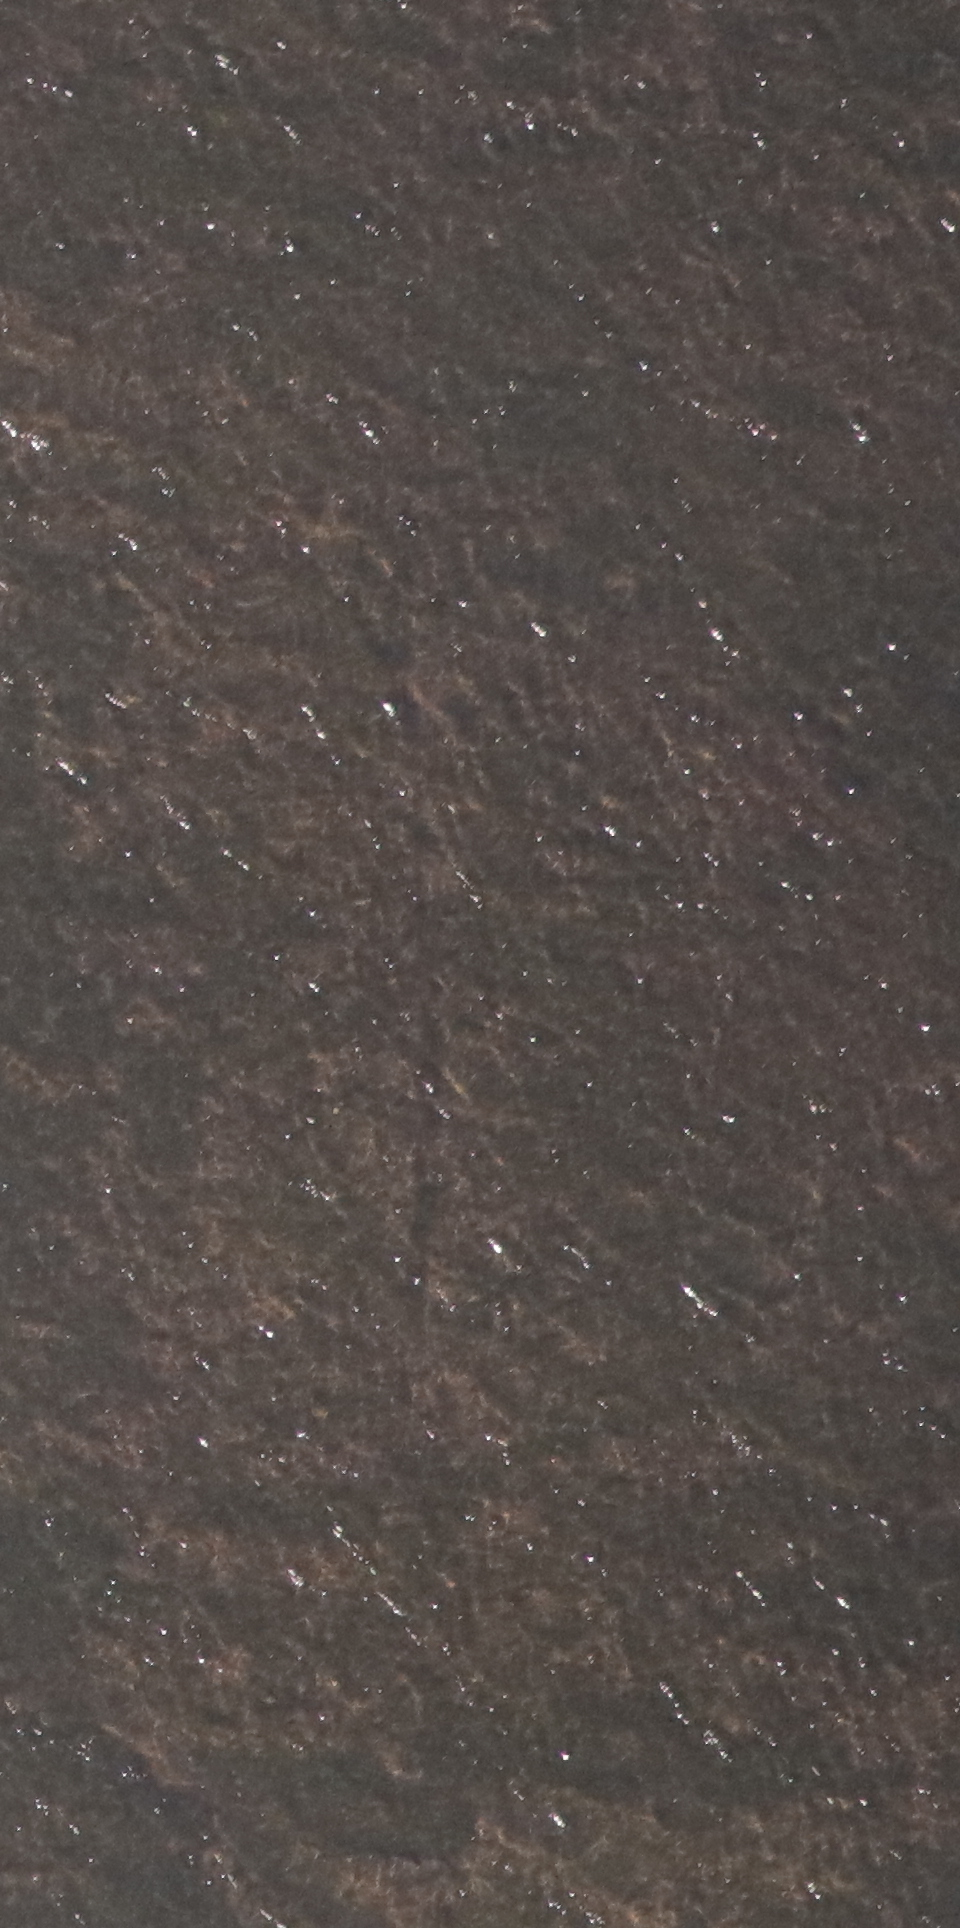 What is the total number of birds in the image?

0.